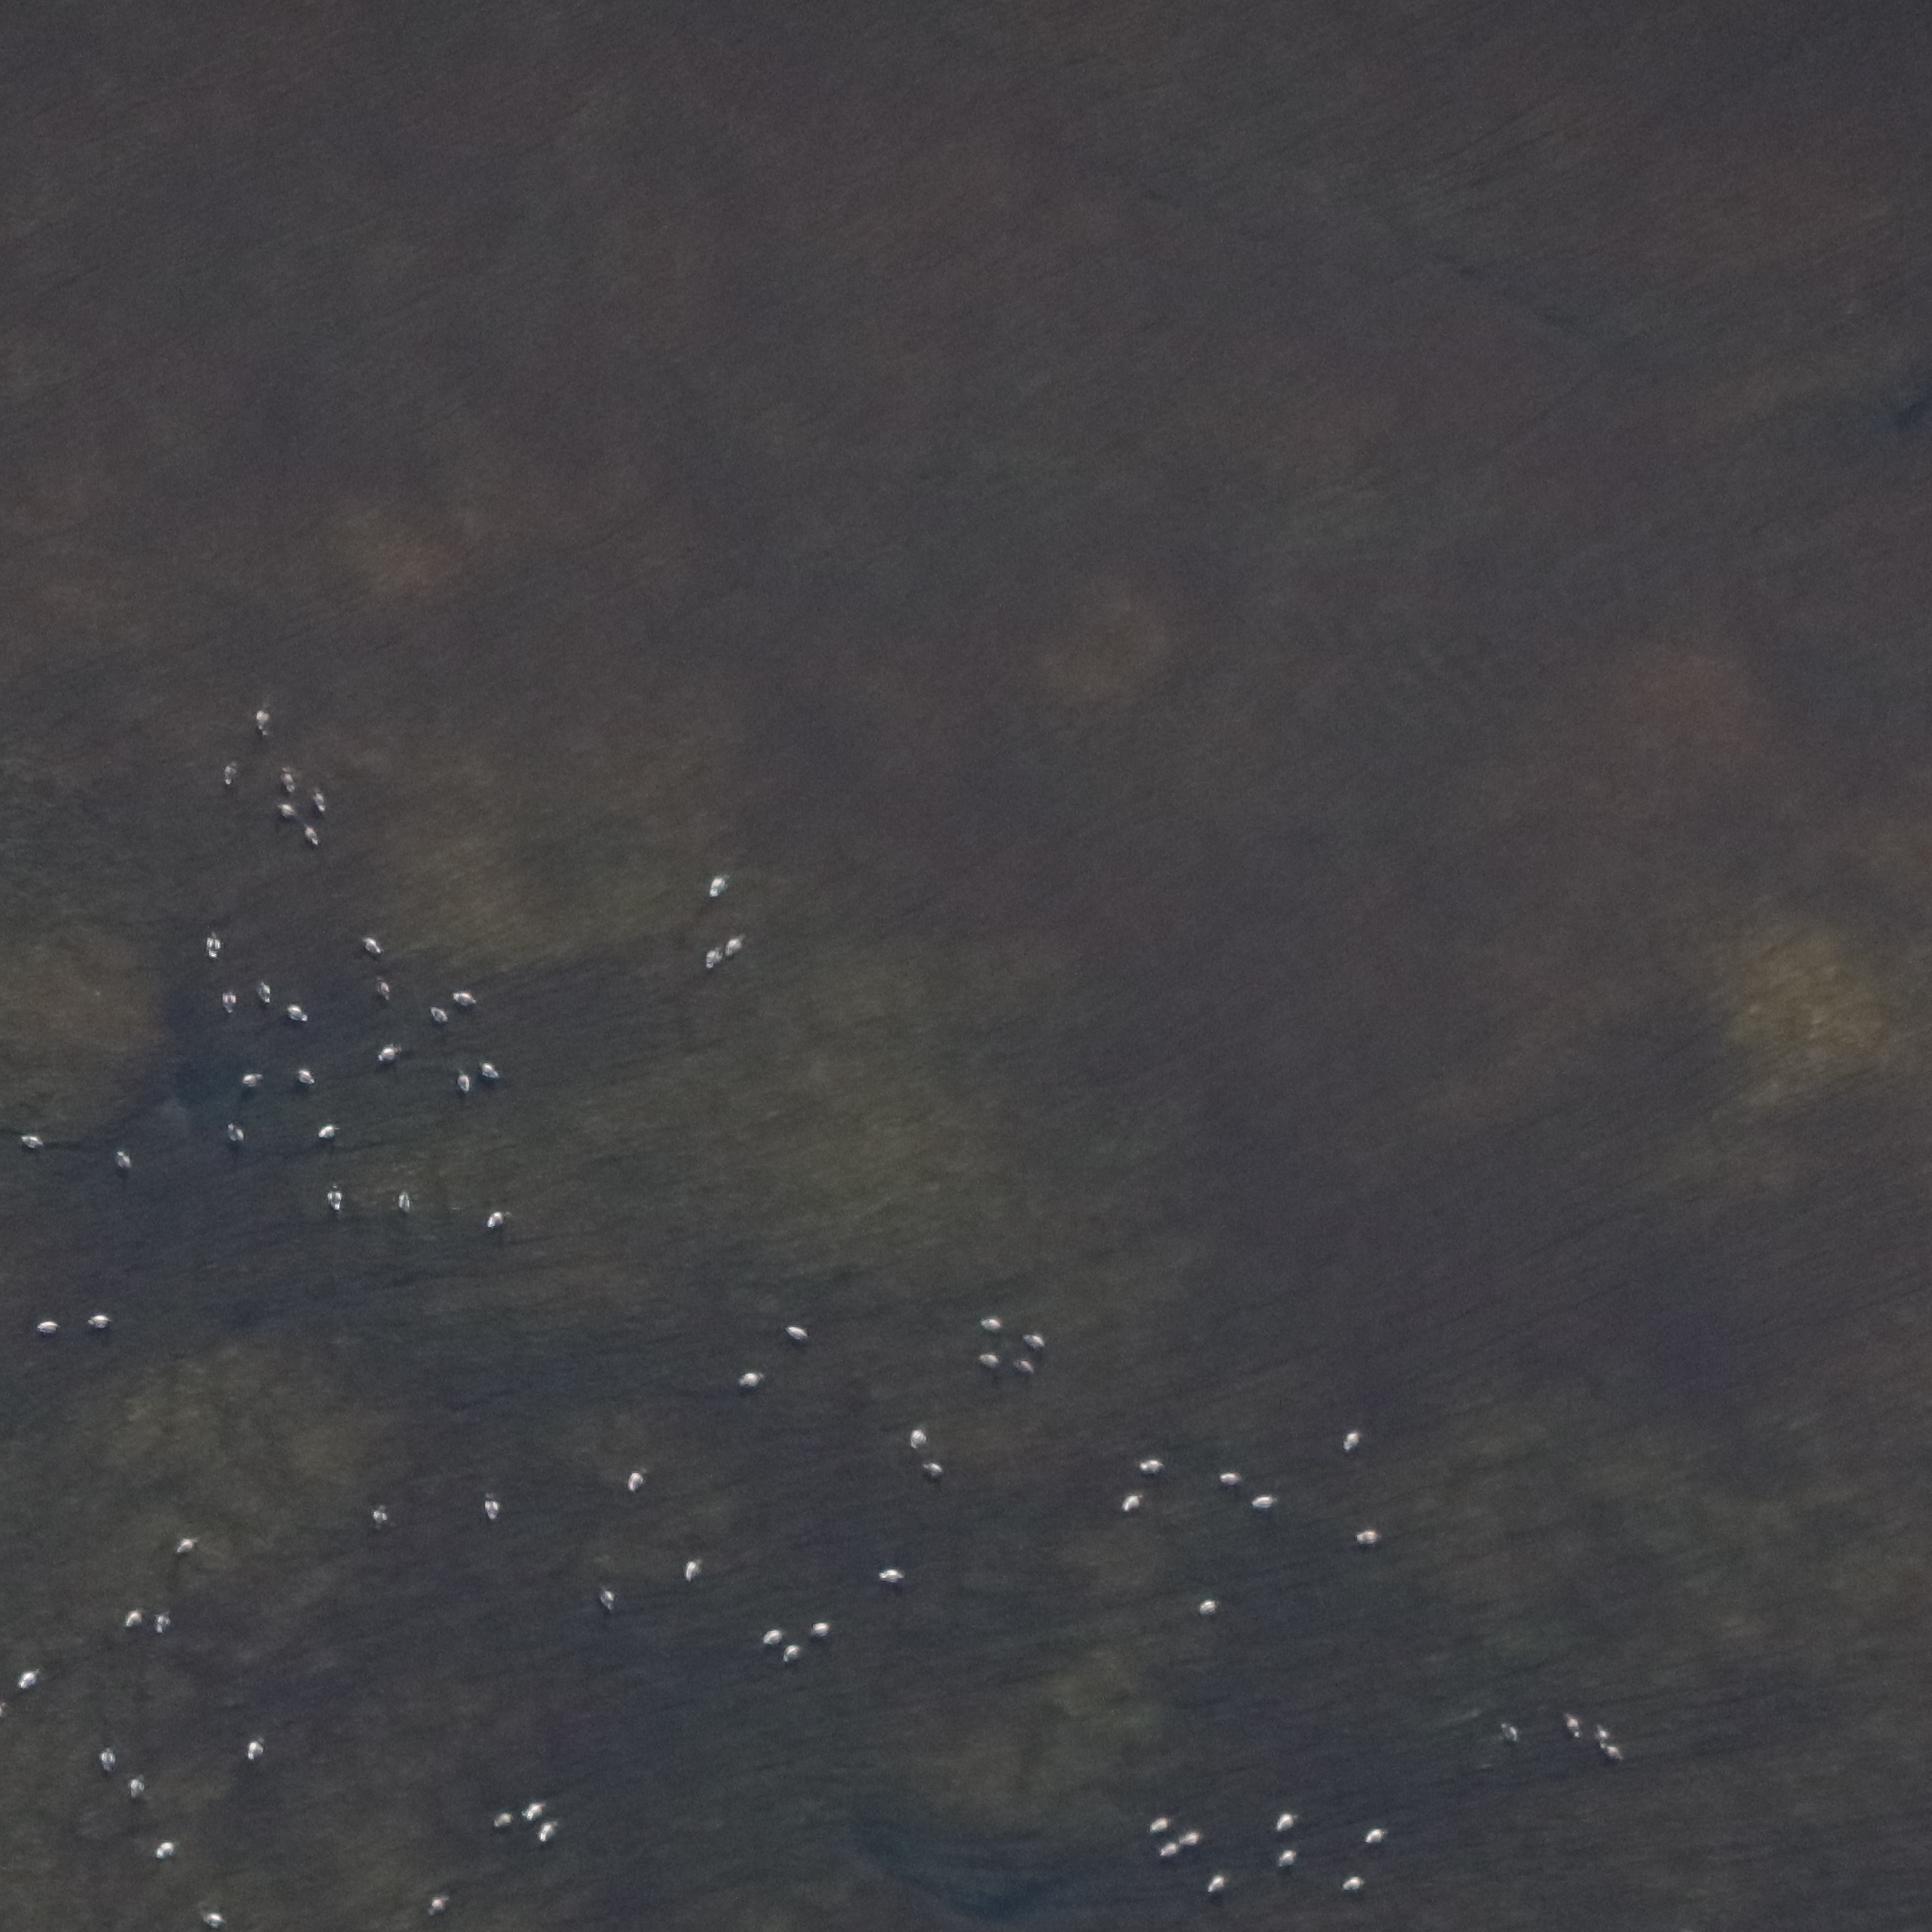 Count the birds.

80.